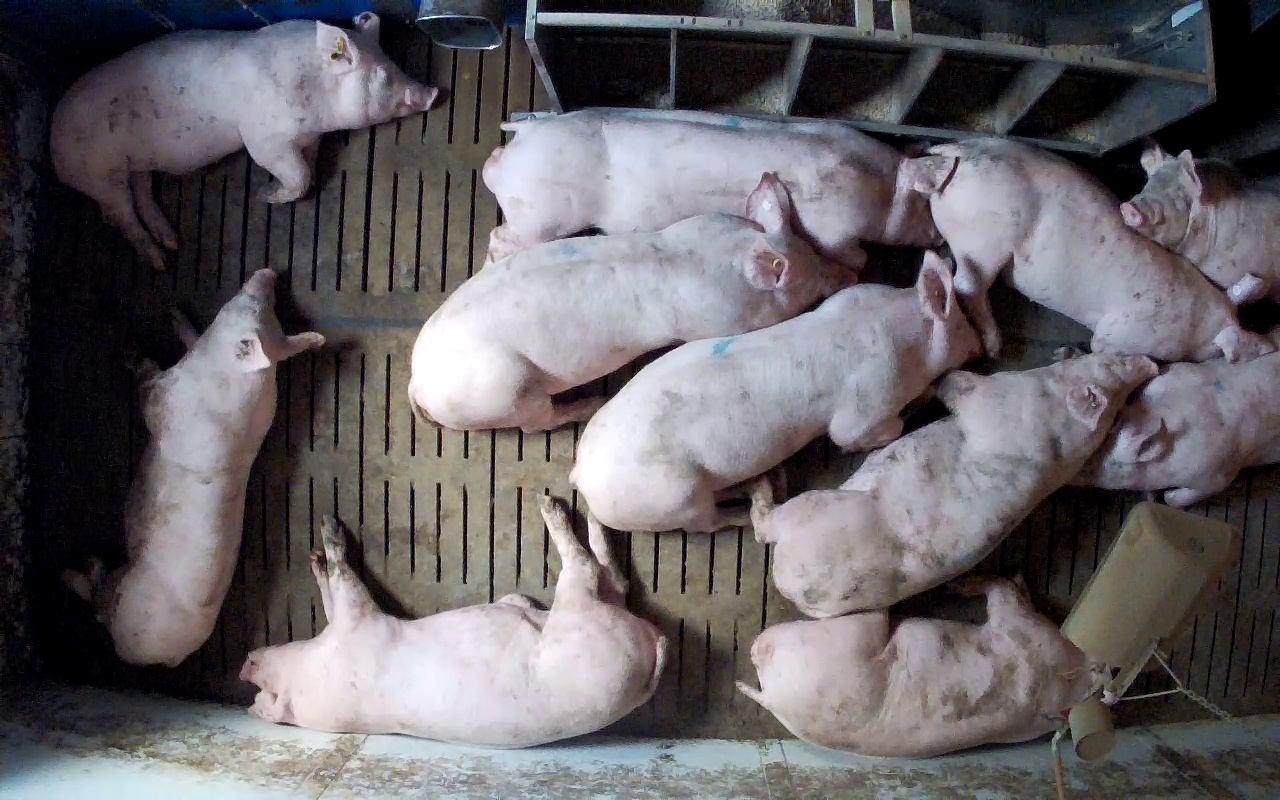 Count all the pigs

11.